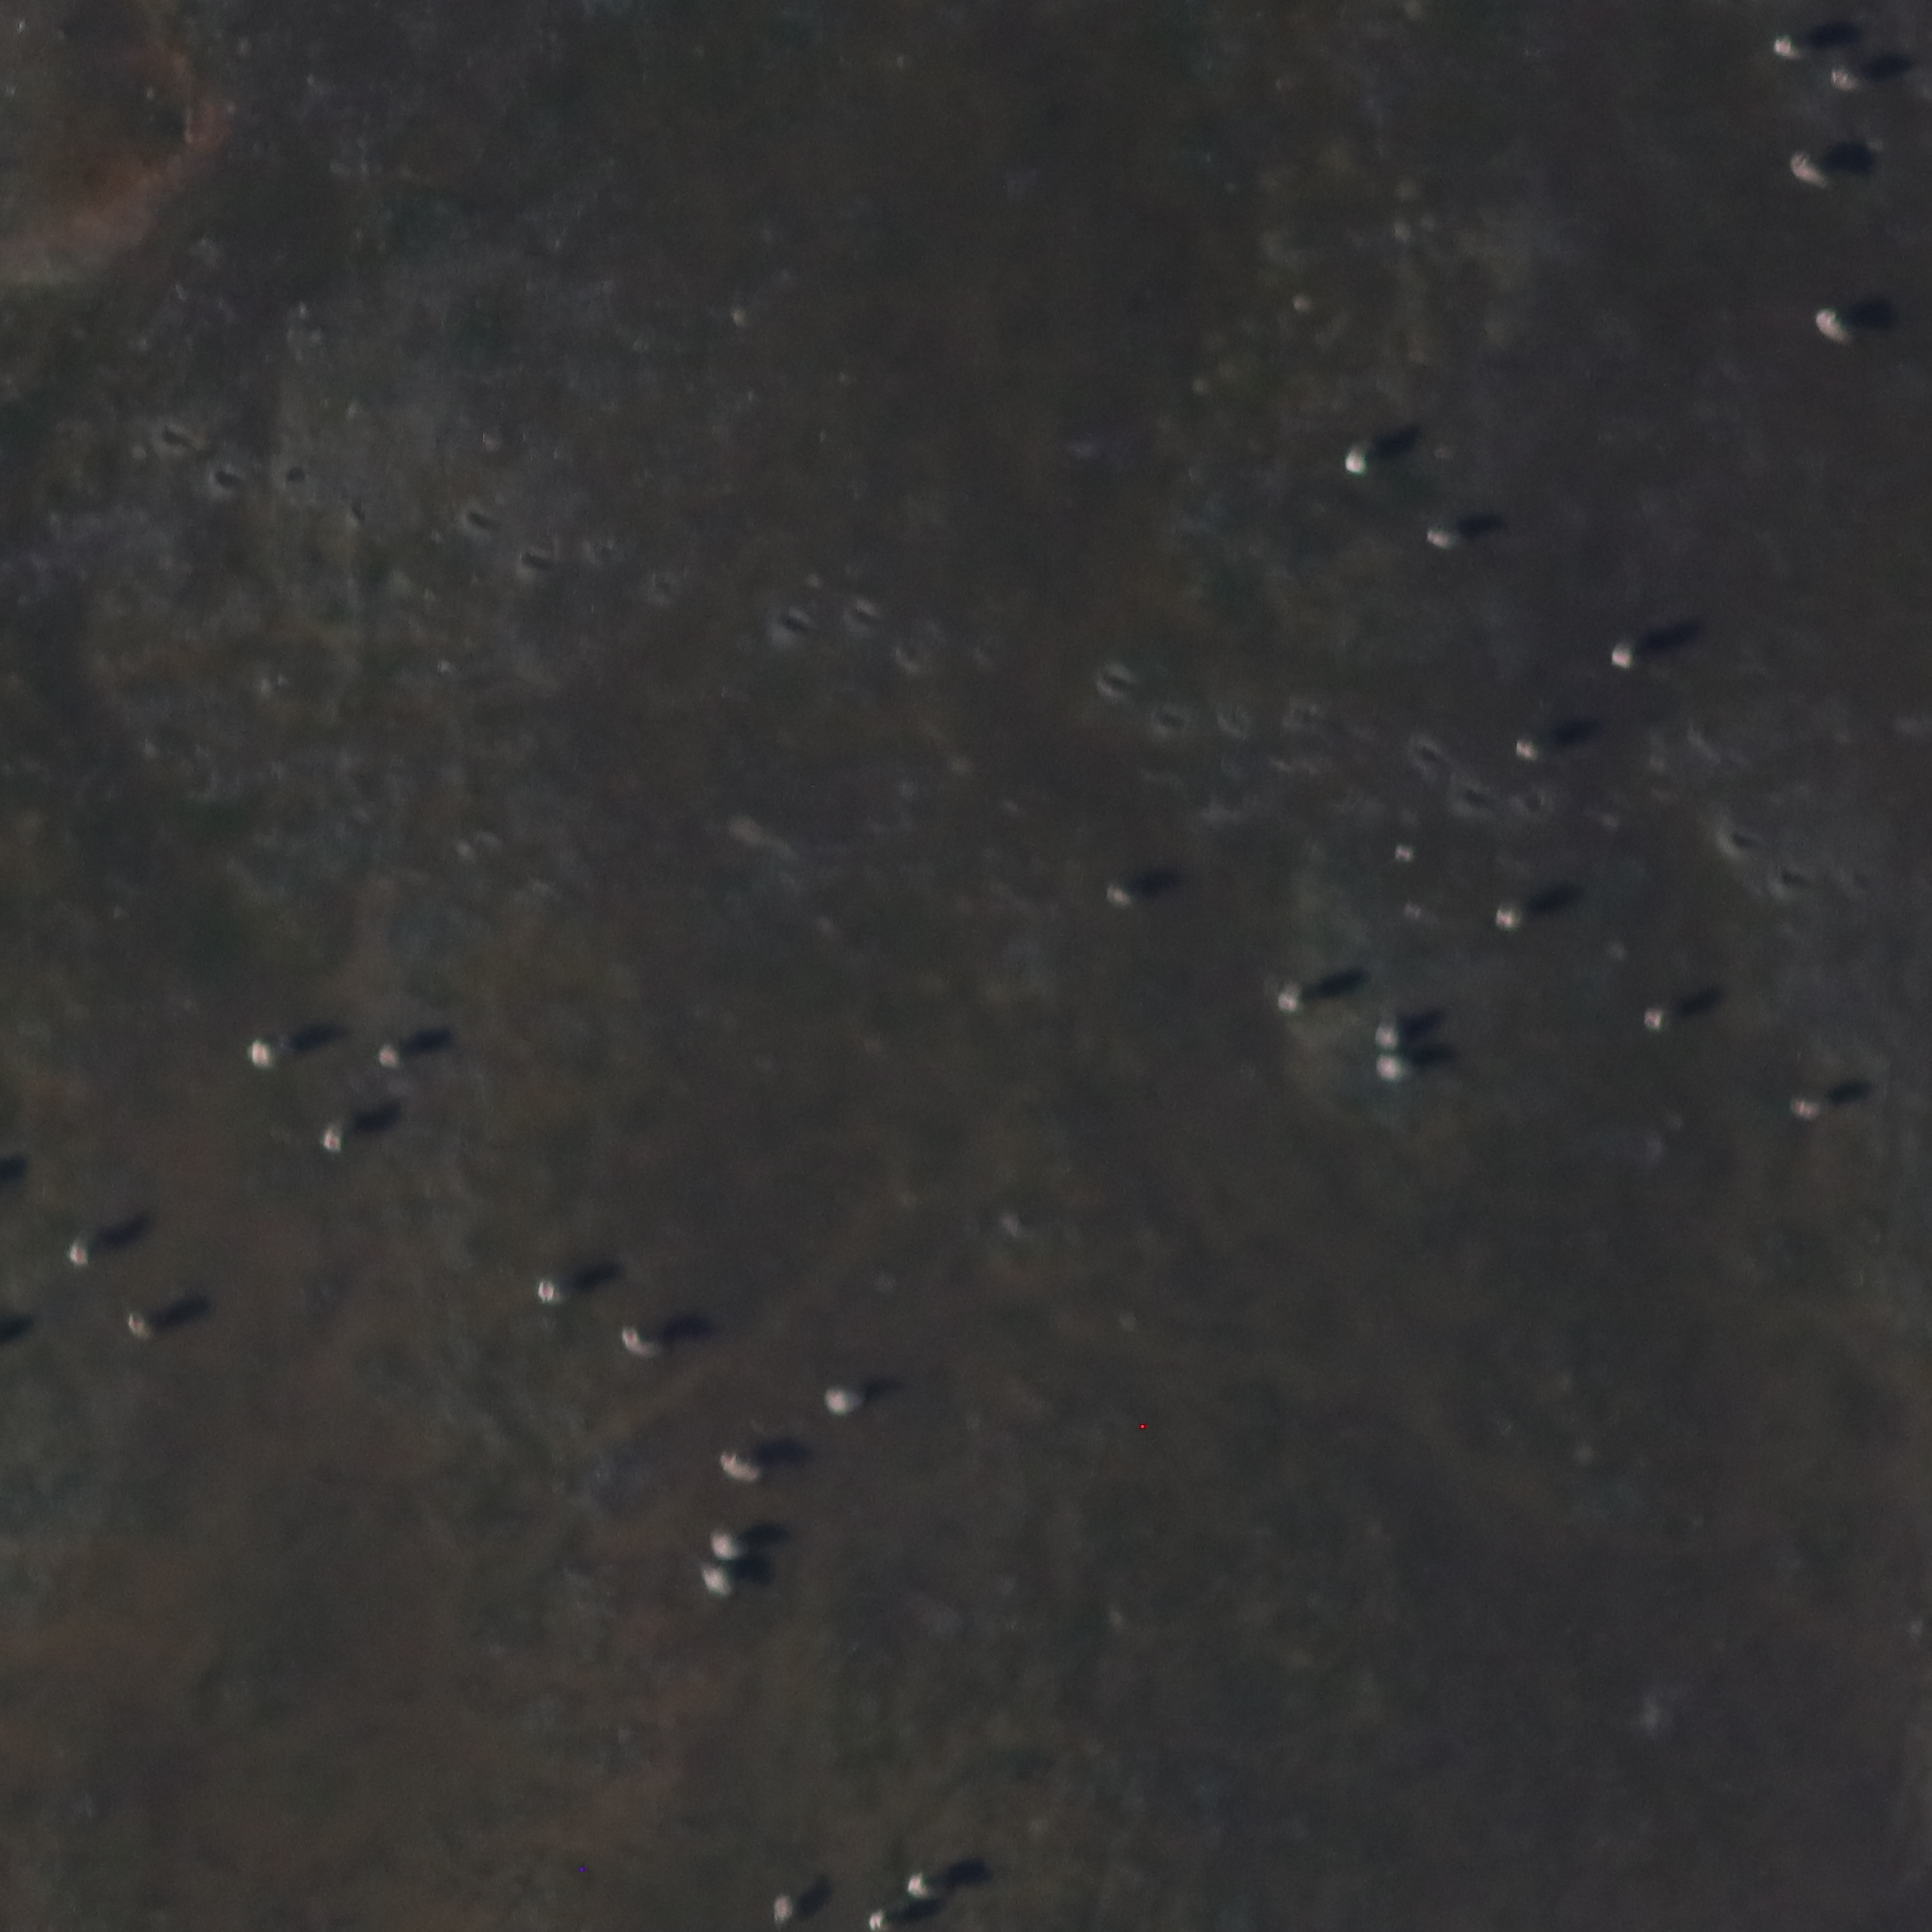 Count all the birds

29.